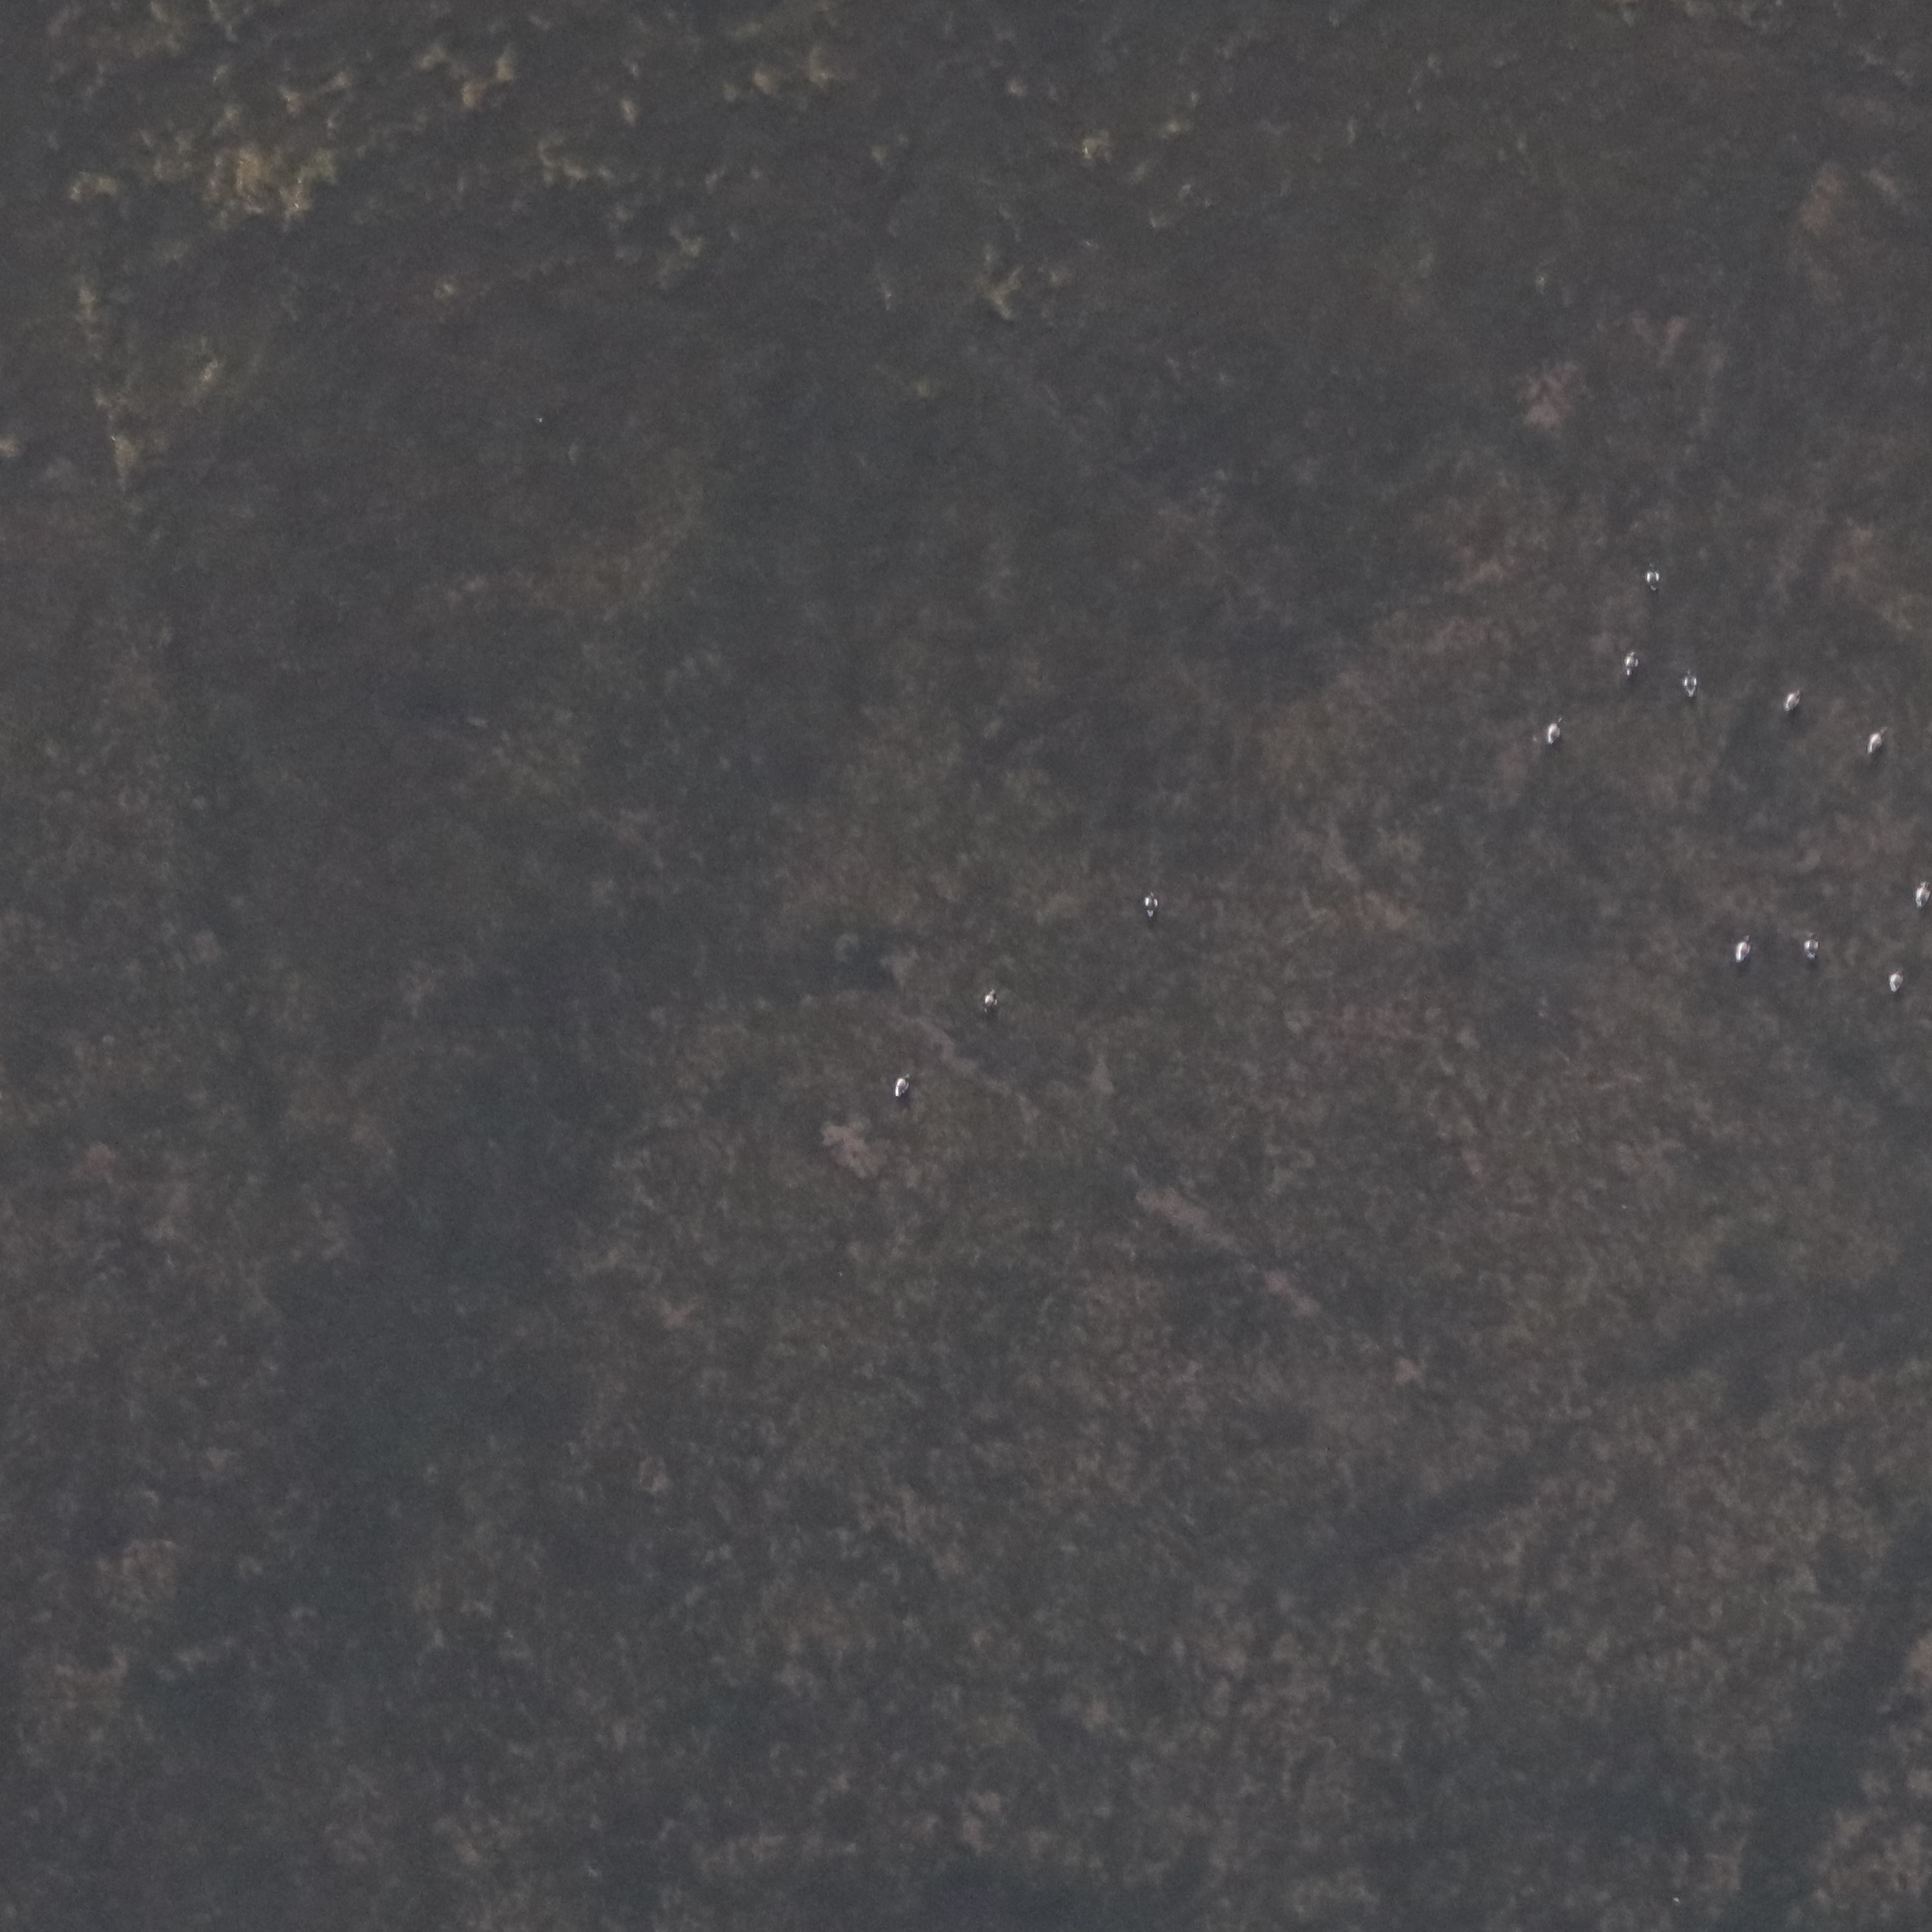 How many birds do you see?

13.